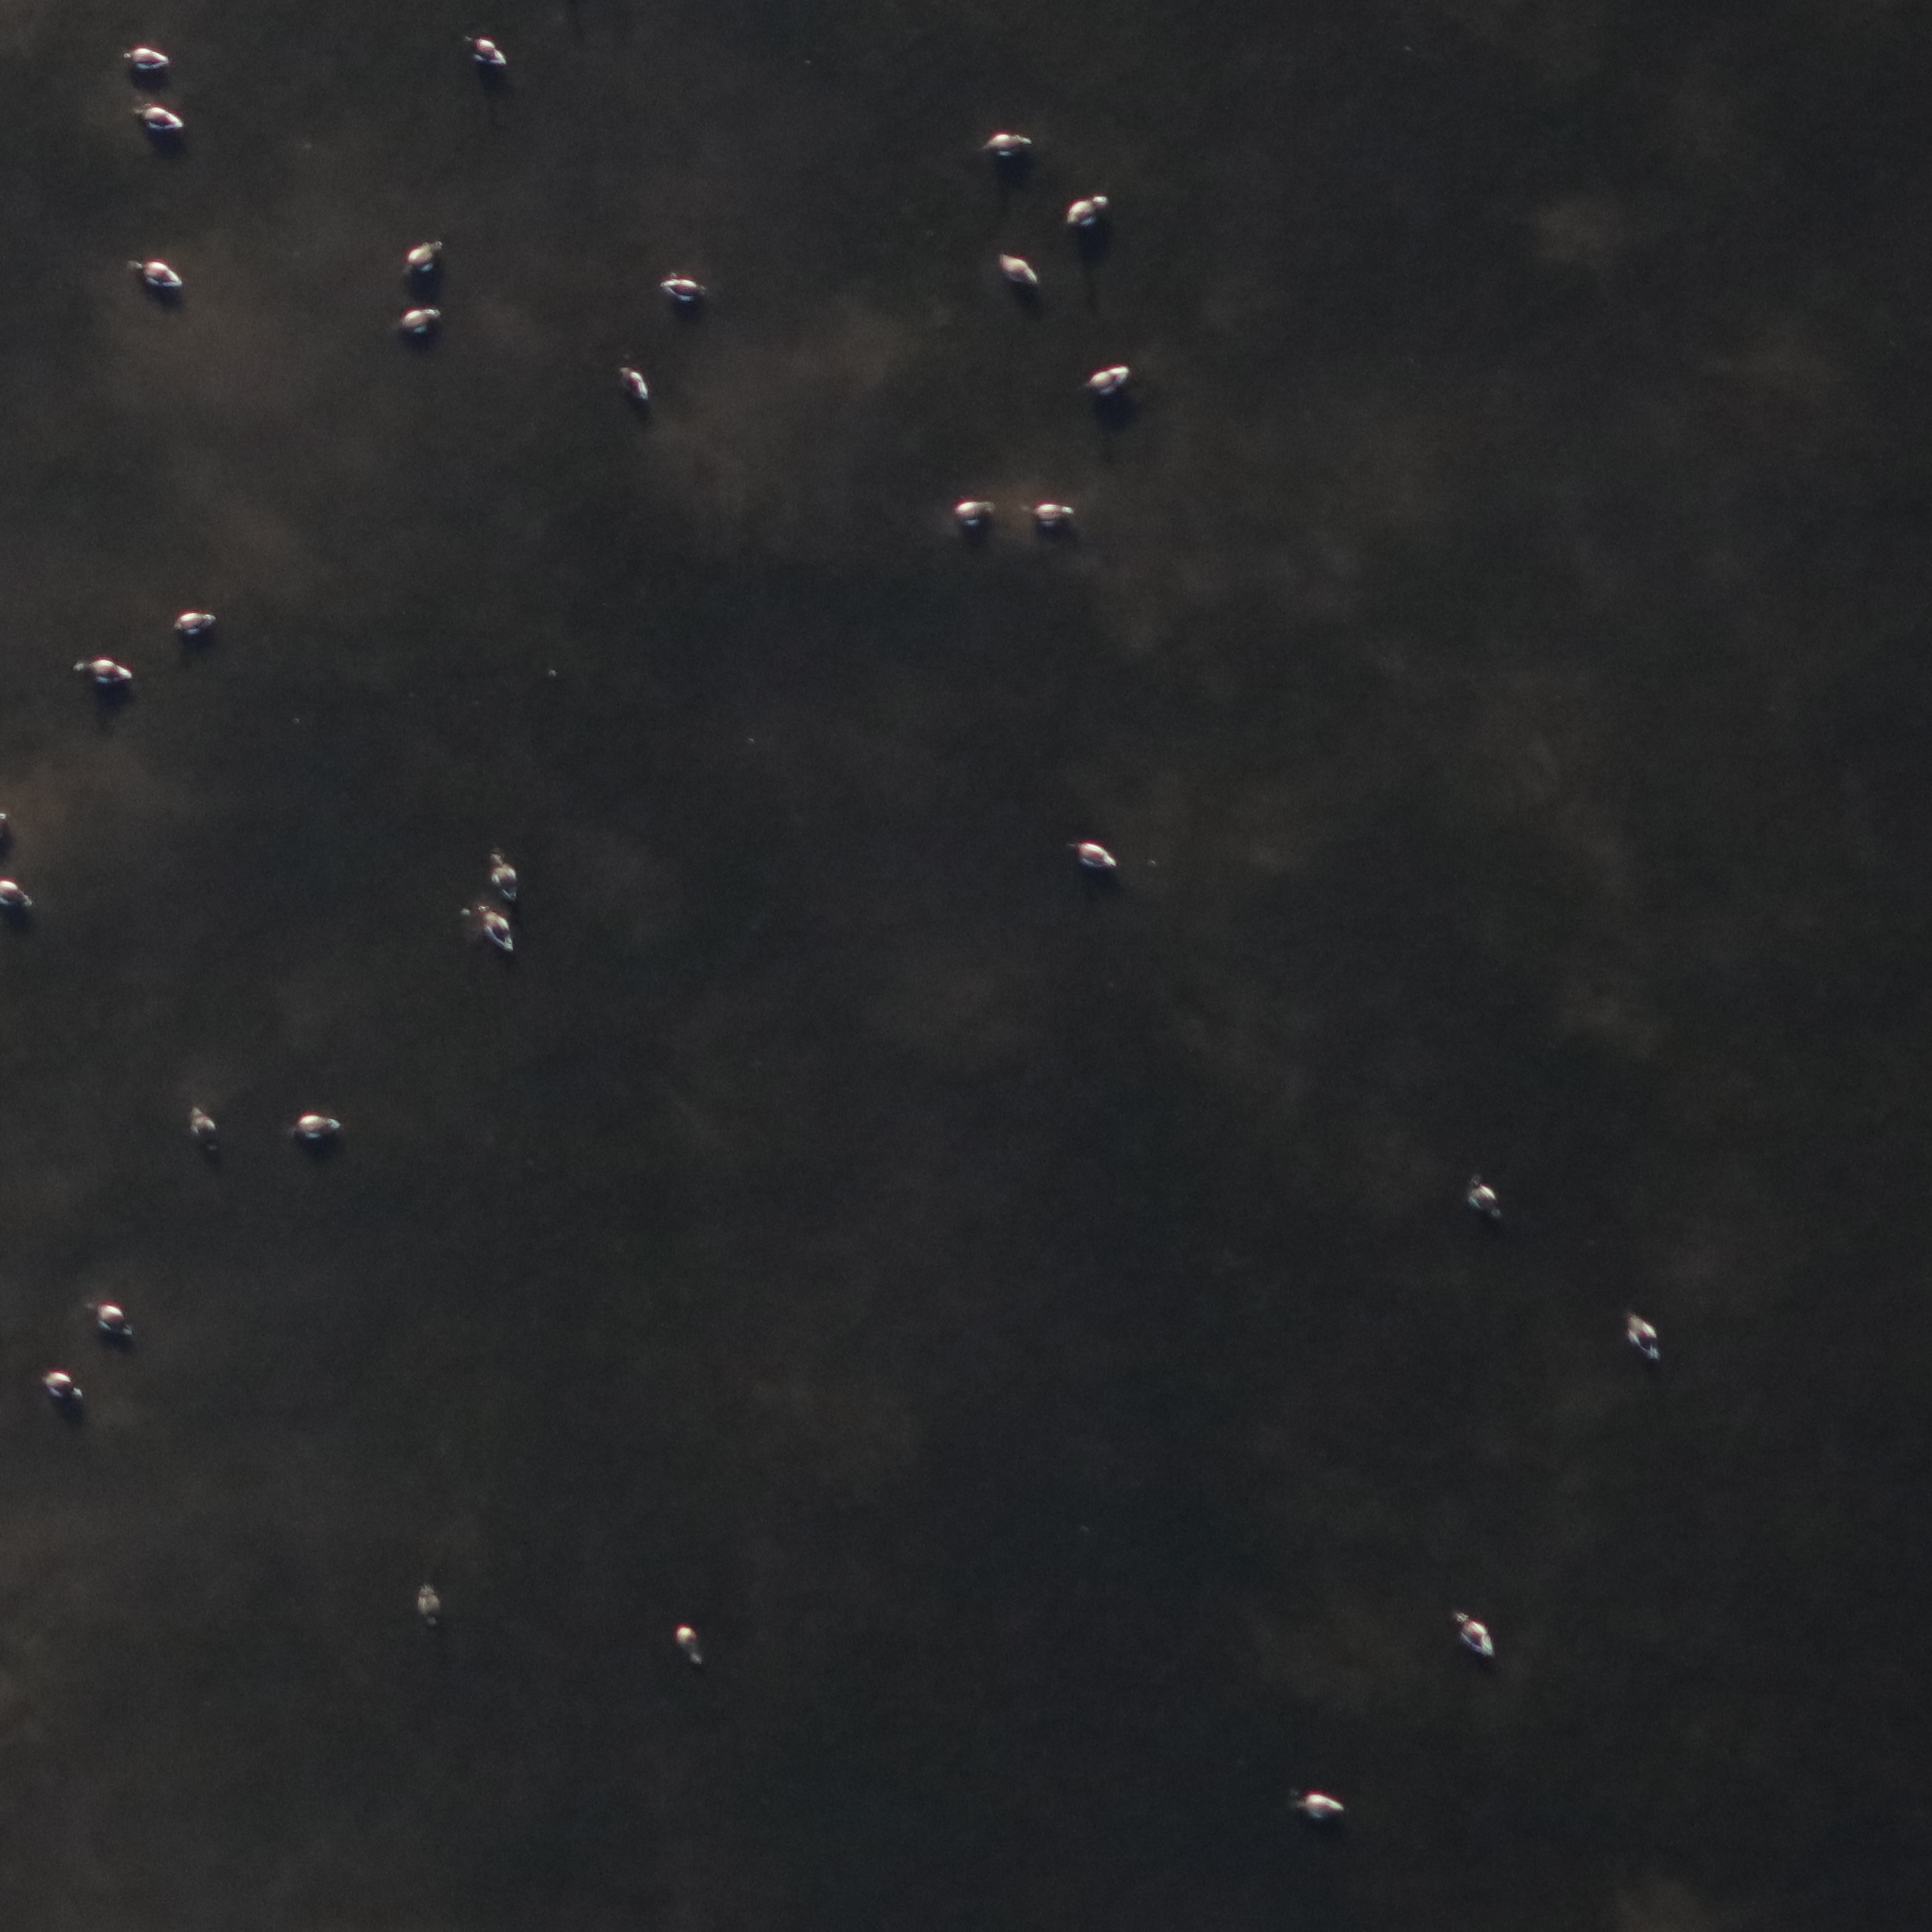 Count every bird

30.